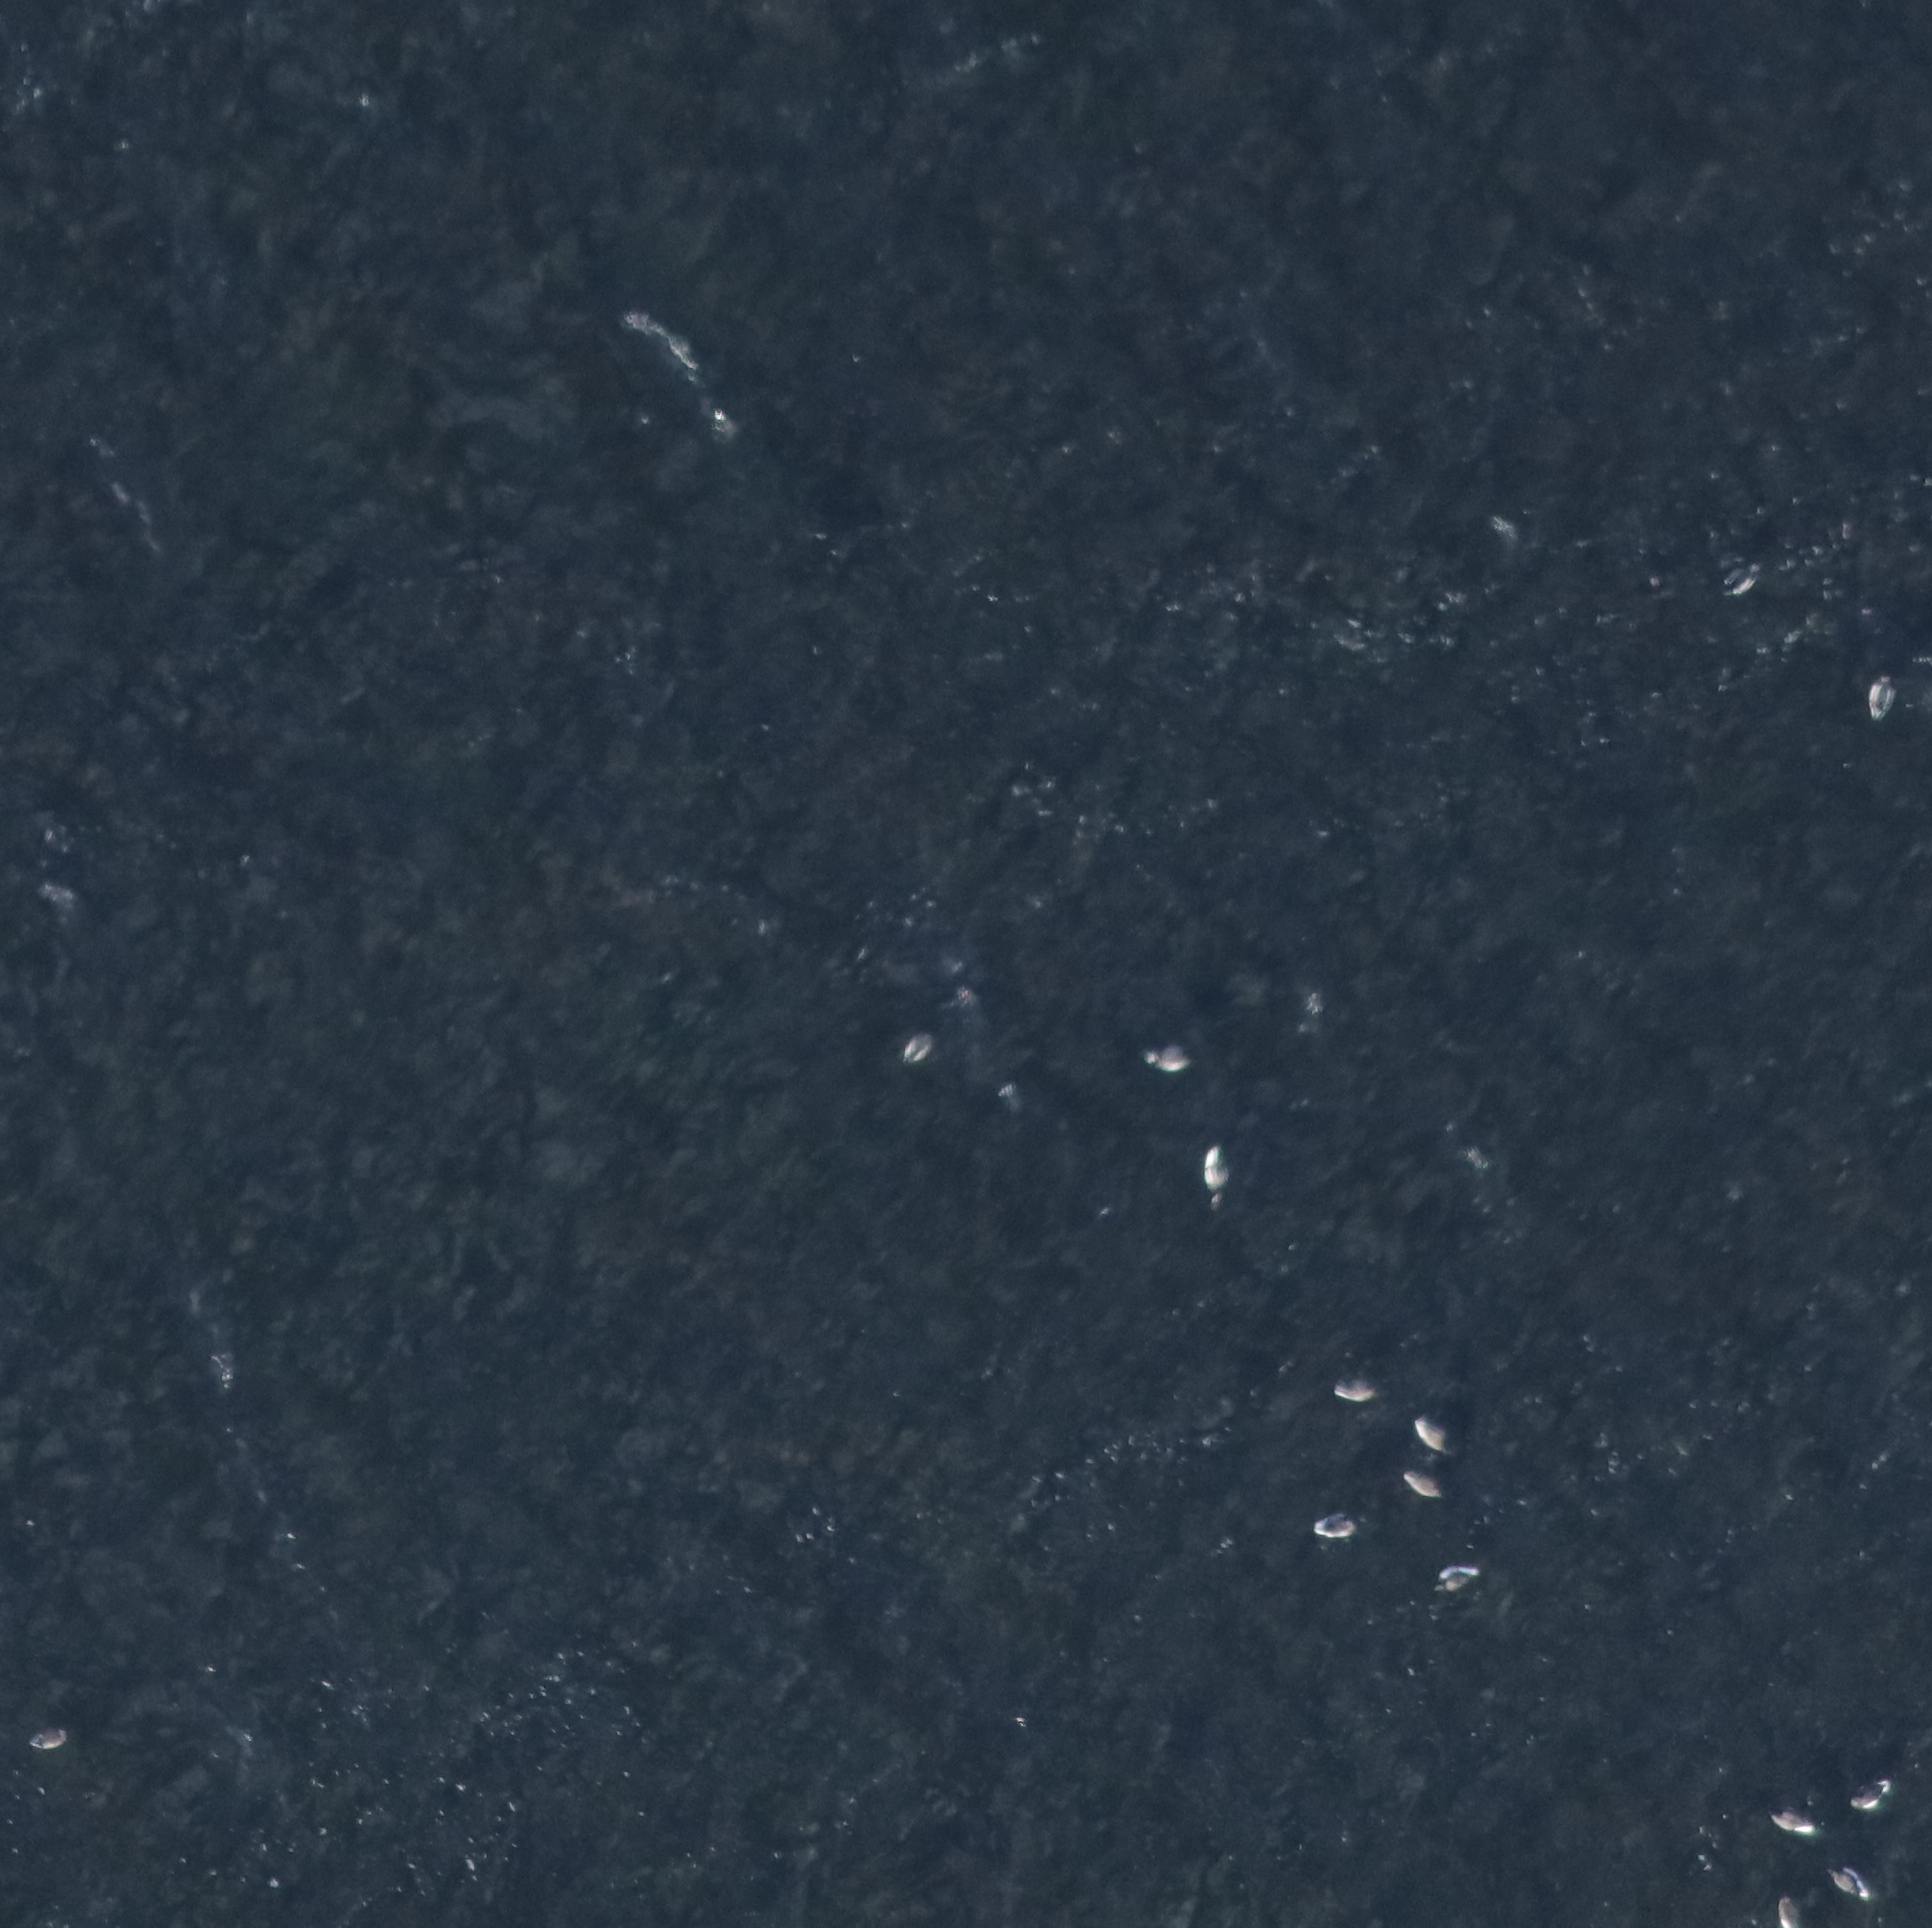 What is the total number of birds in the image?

14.